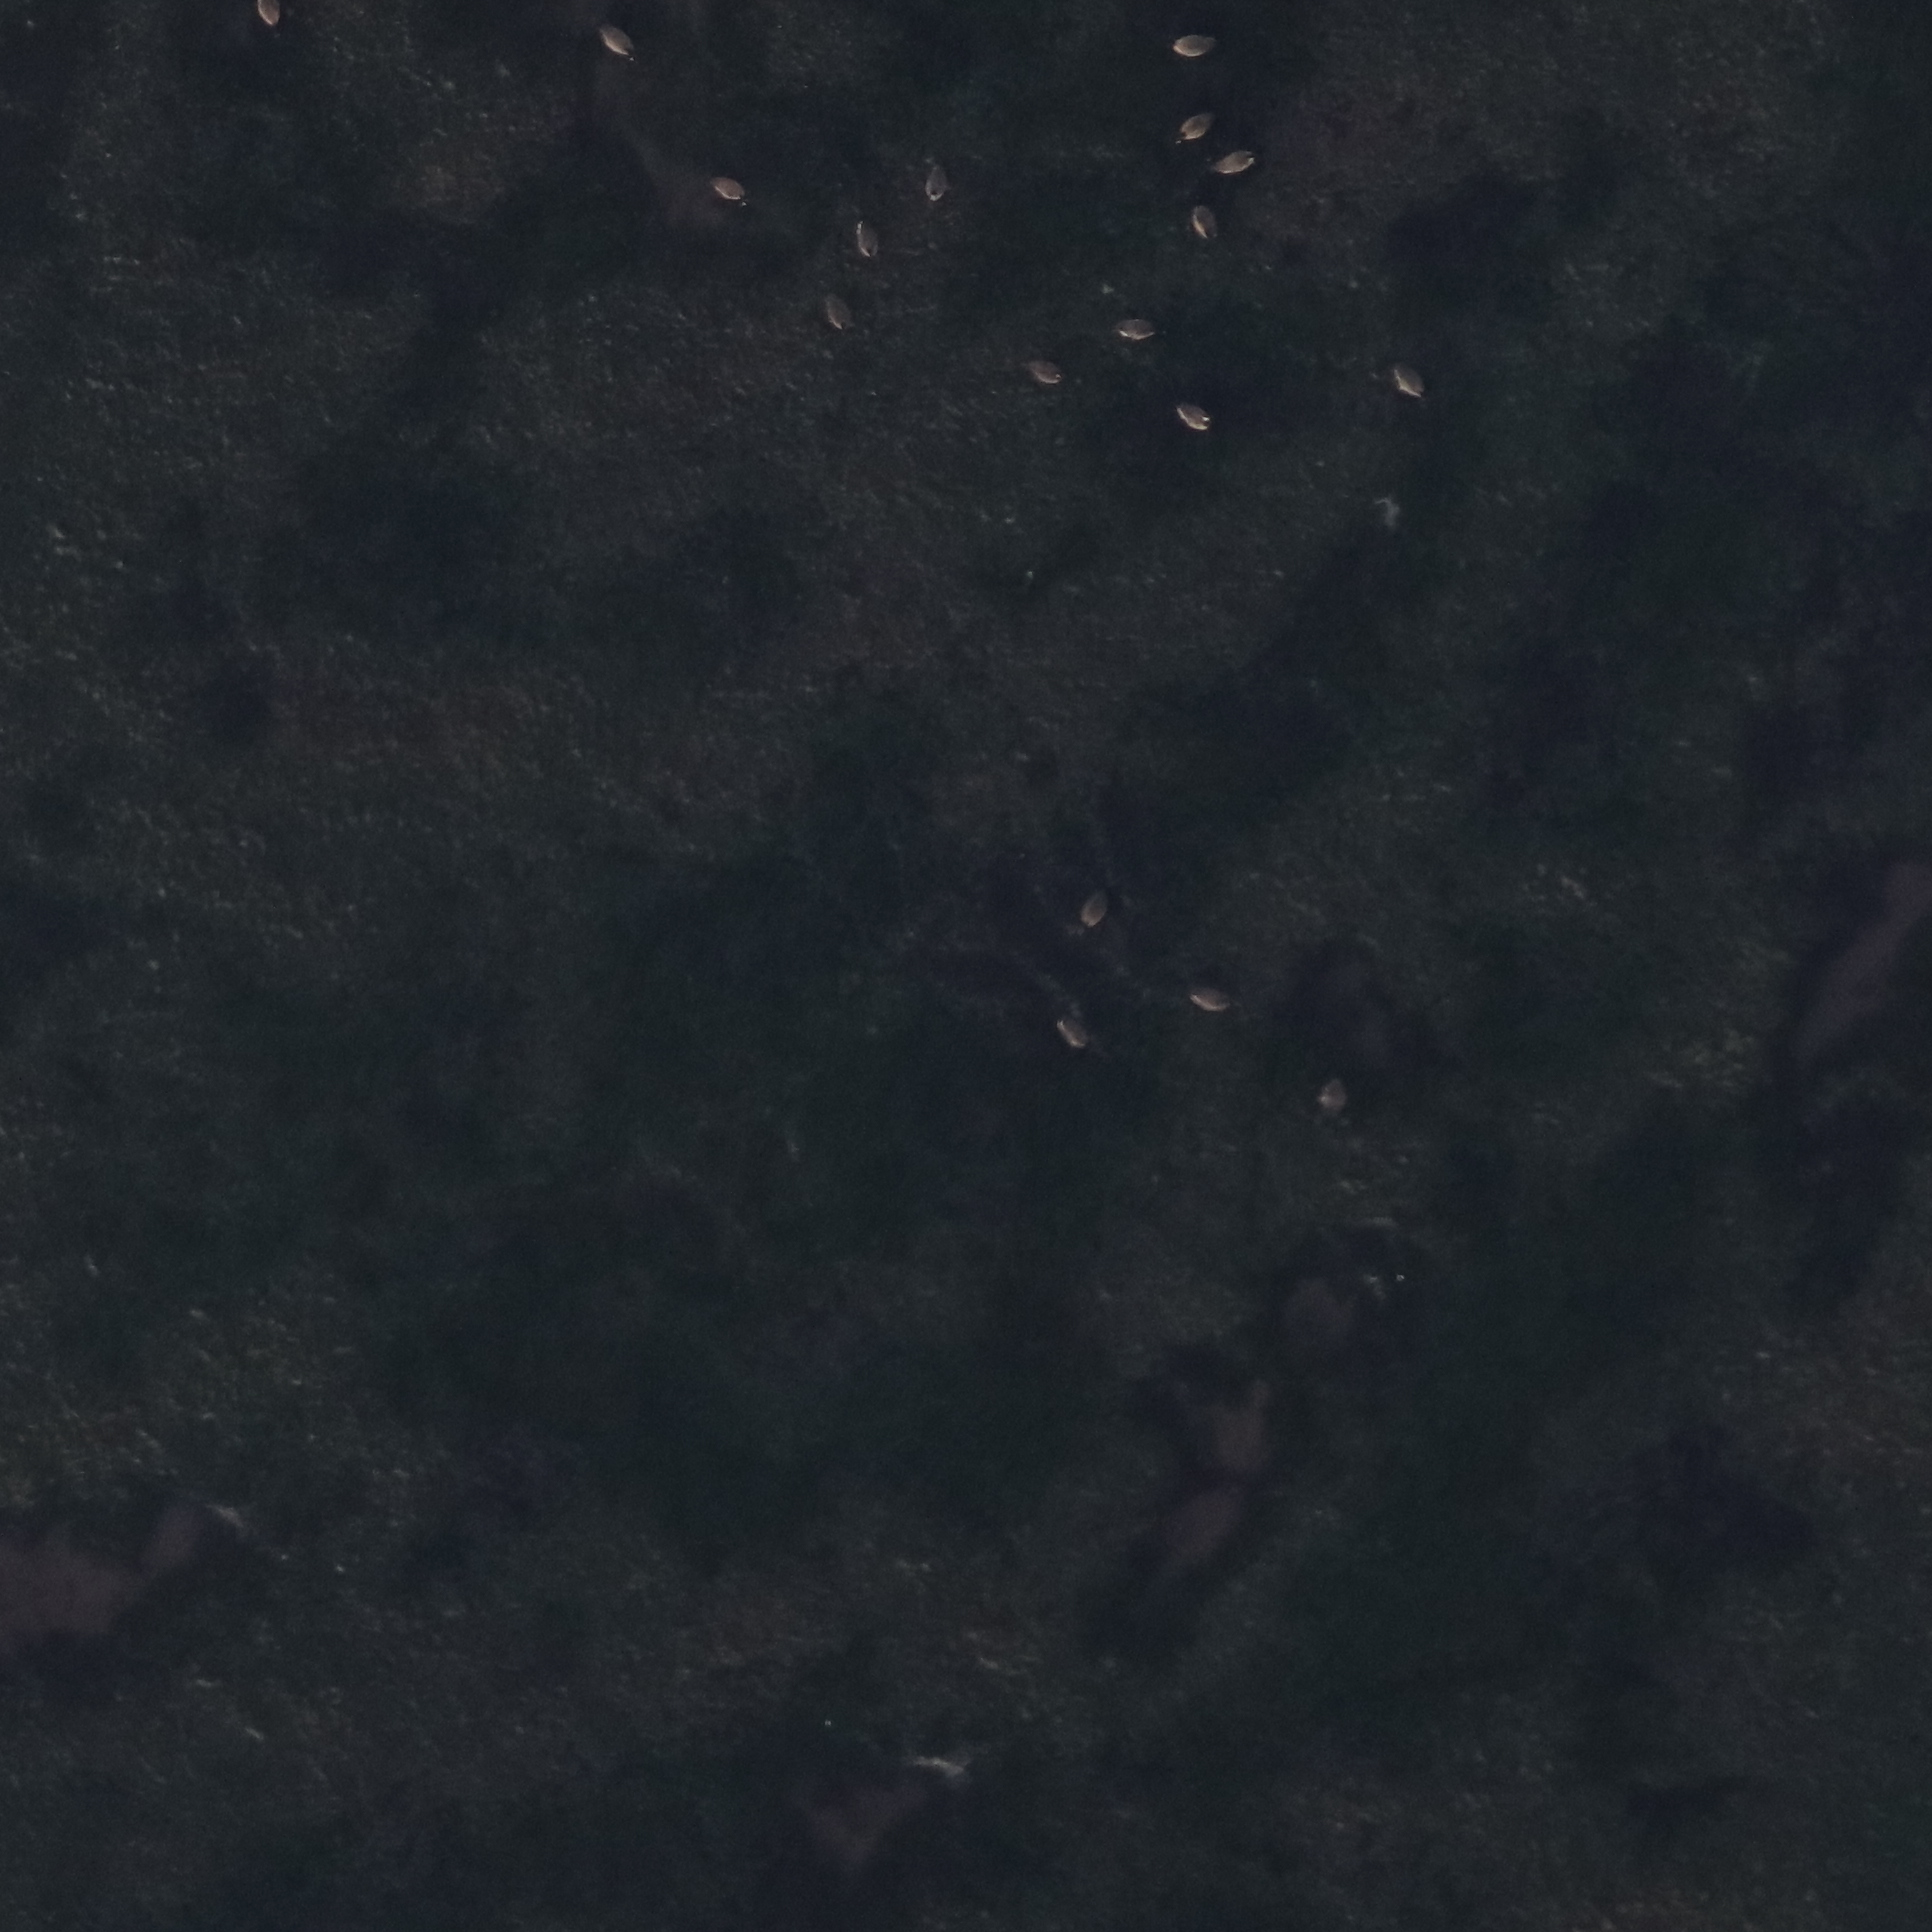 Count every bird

18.